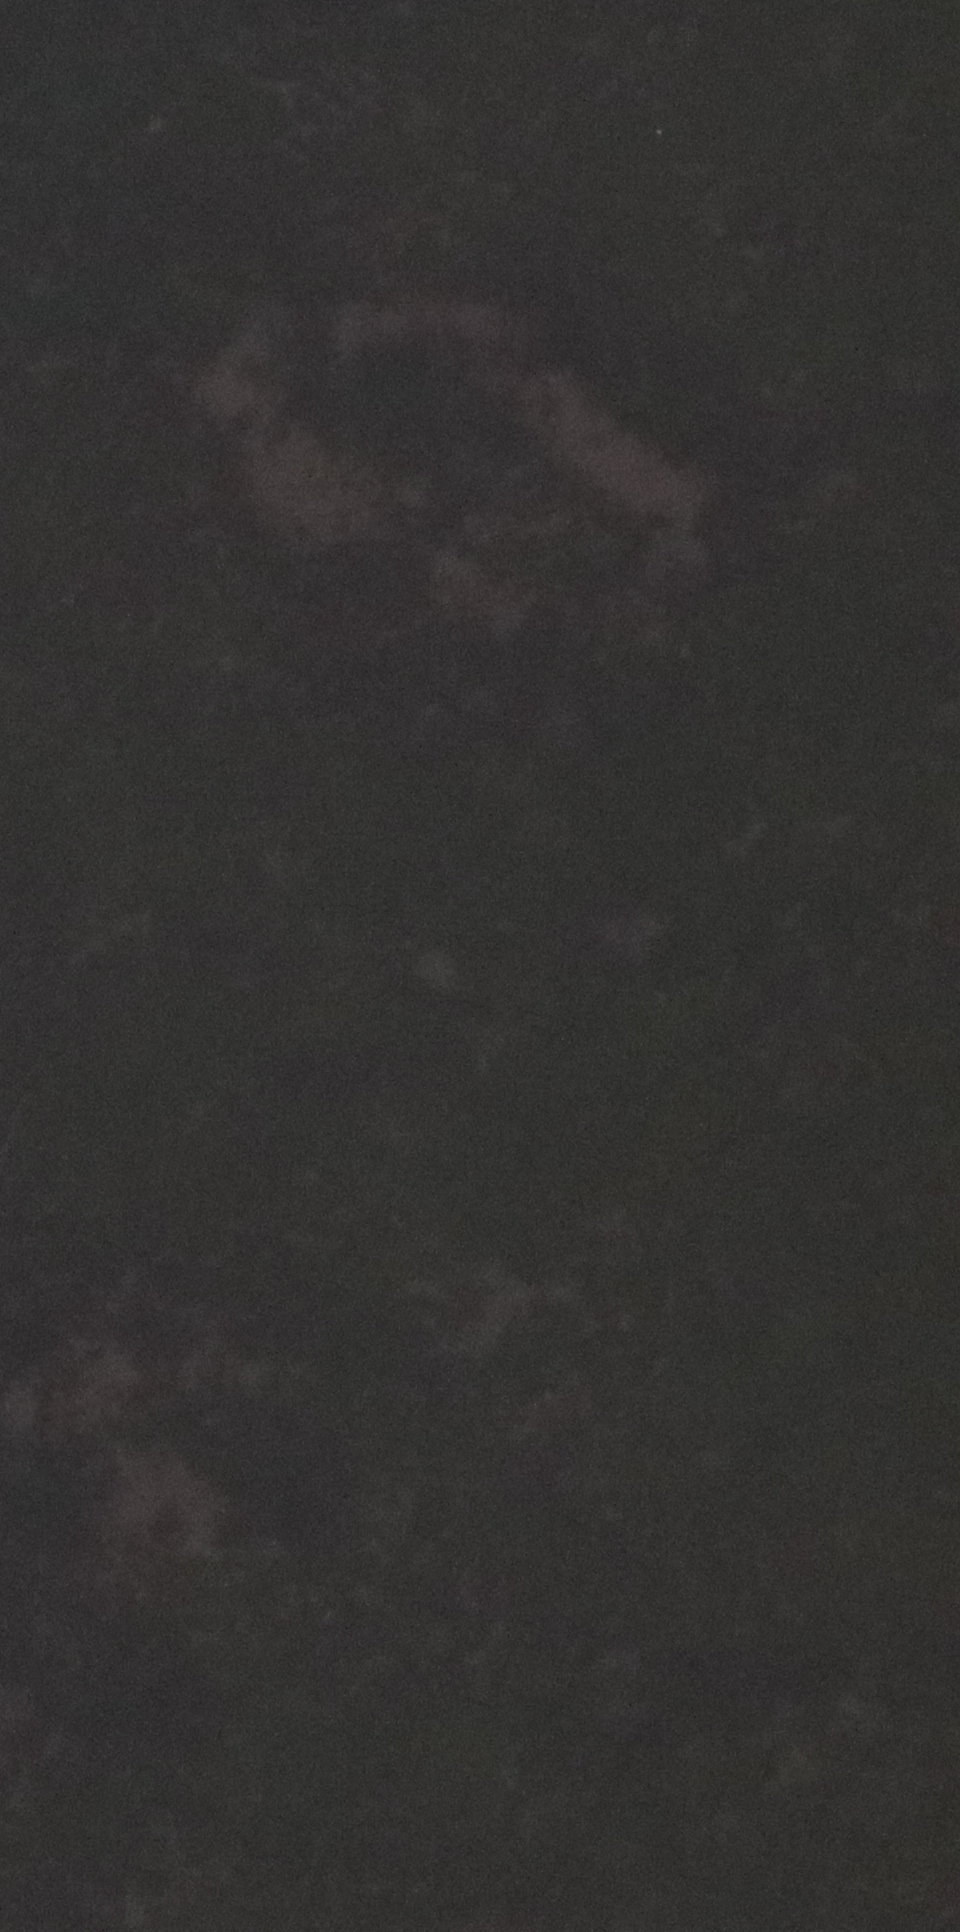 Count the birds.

0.